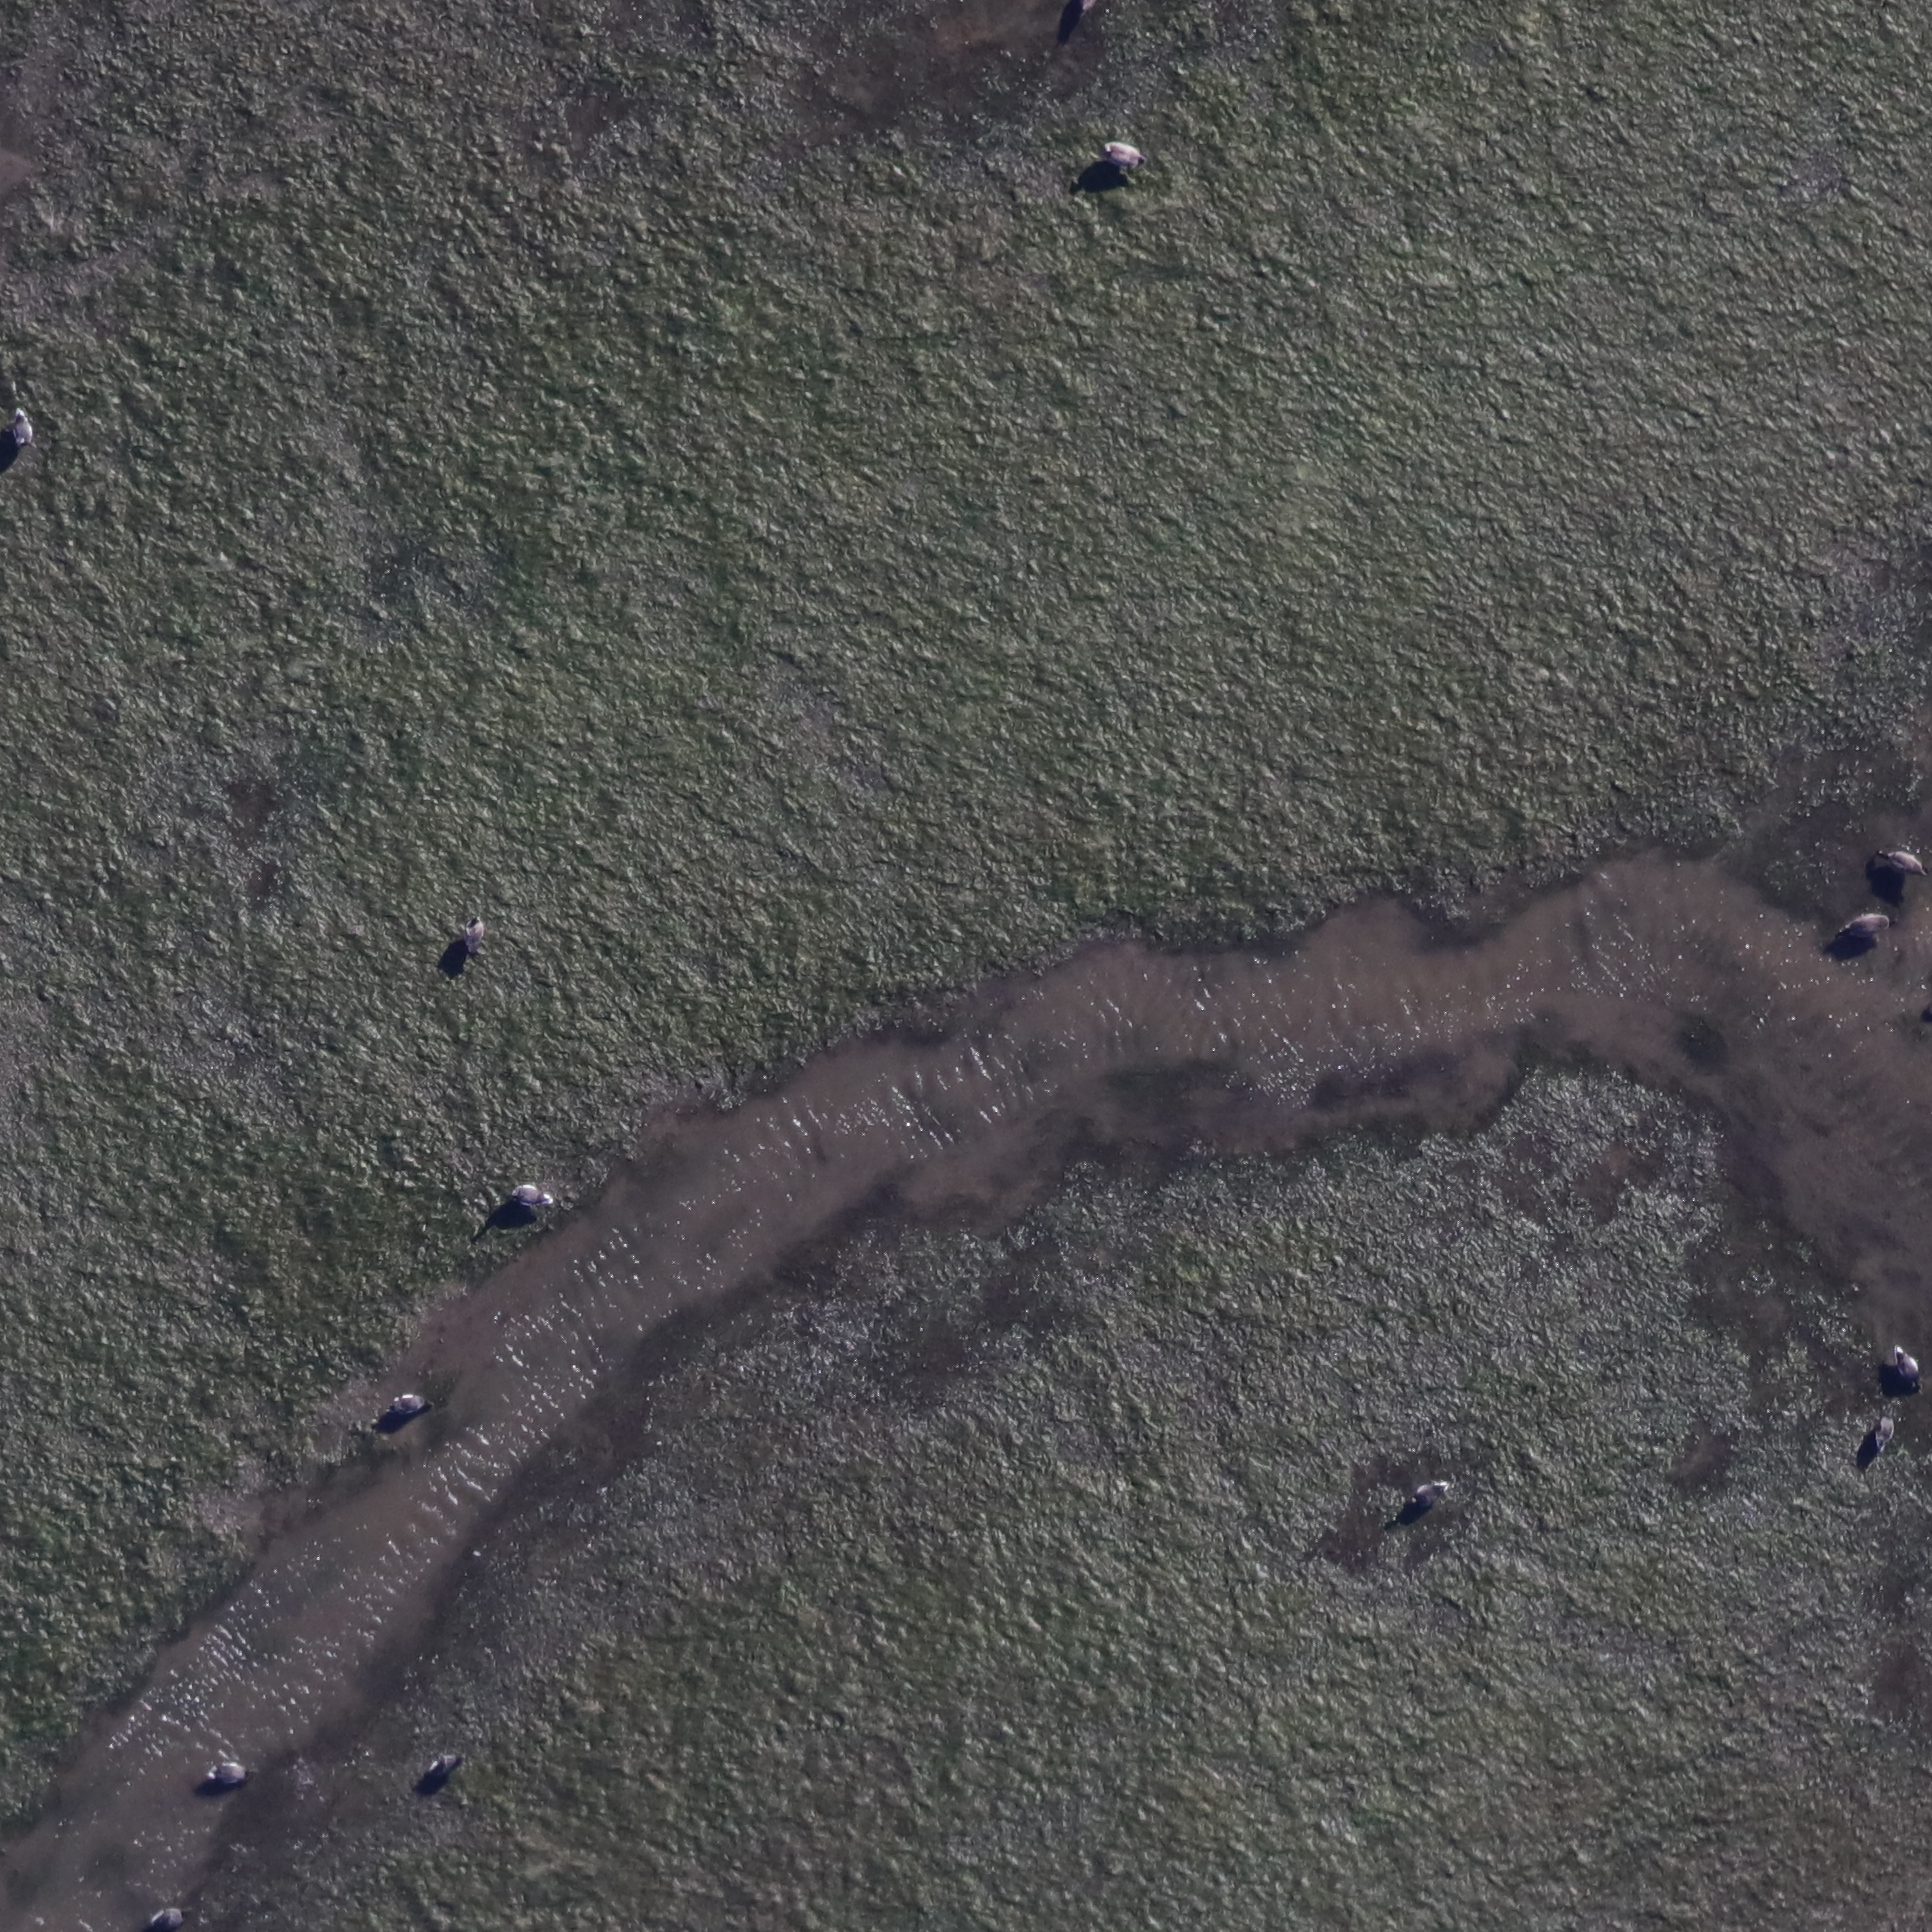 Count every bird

13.